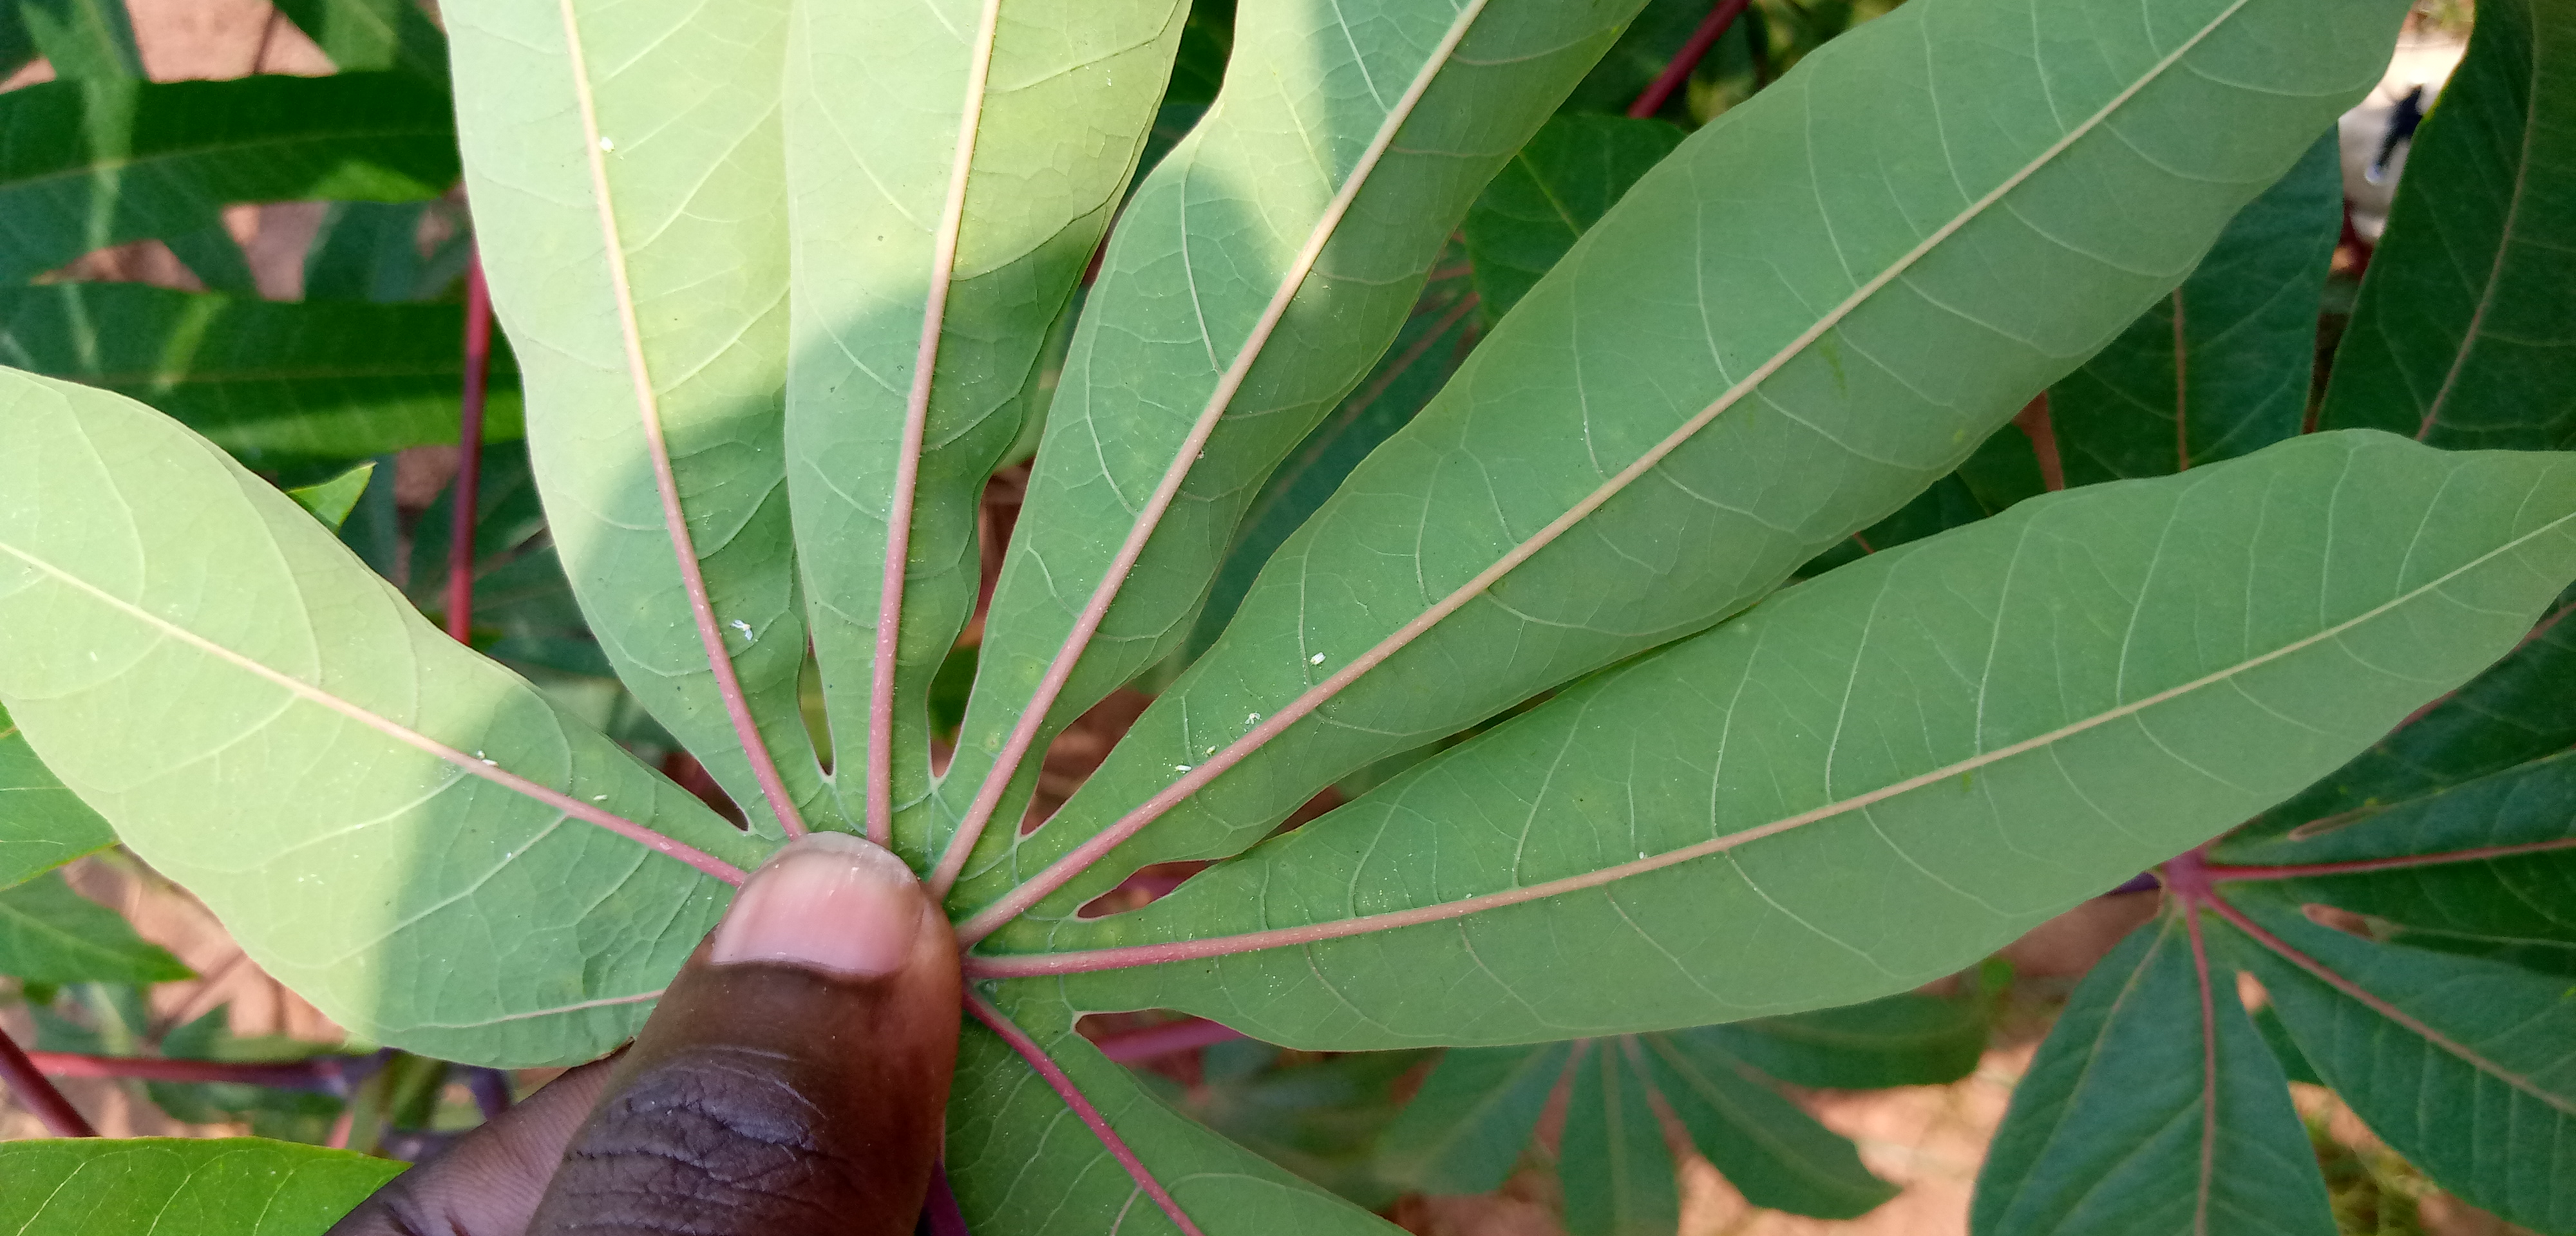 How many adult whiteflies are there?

9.